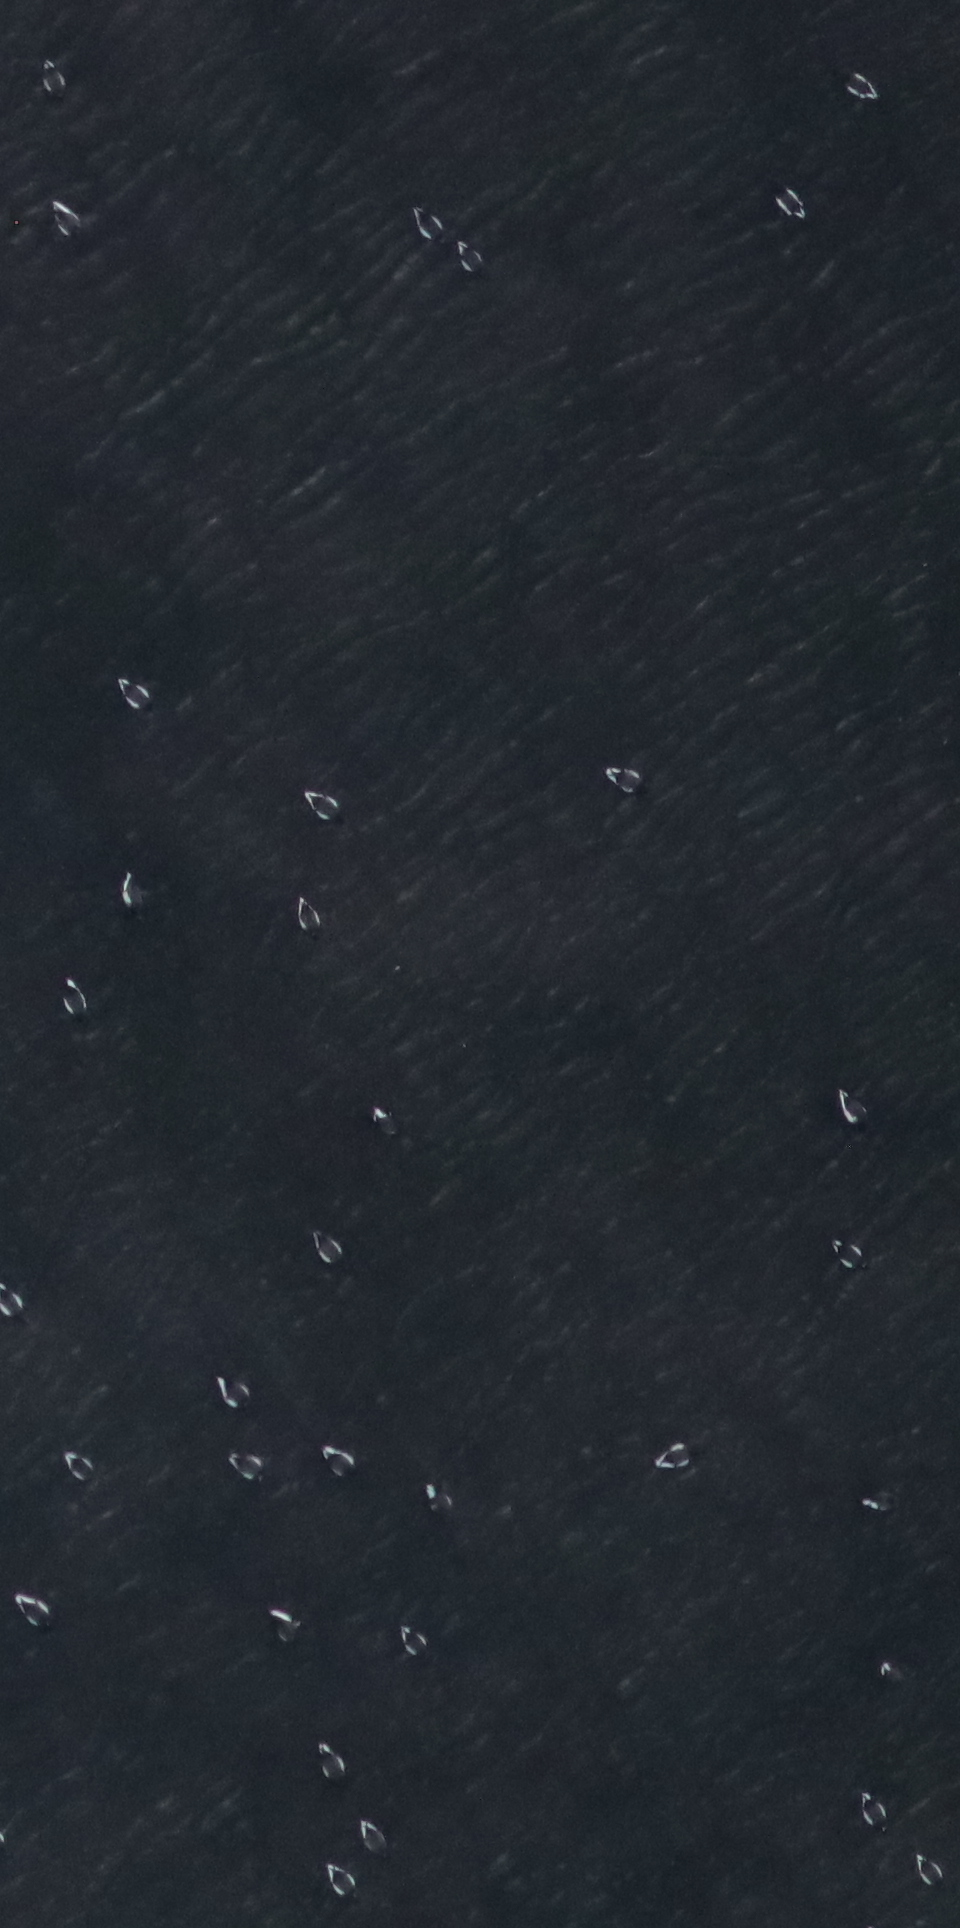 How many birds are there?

33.